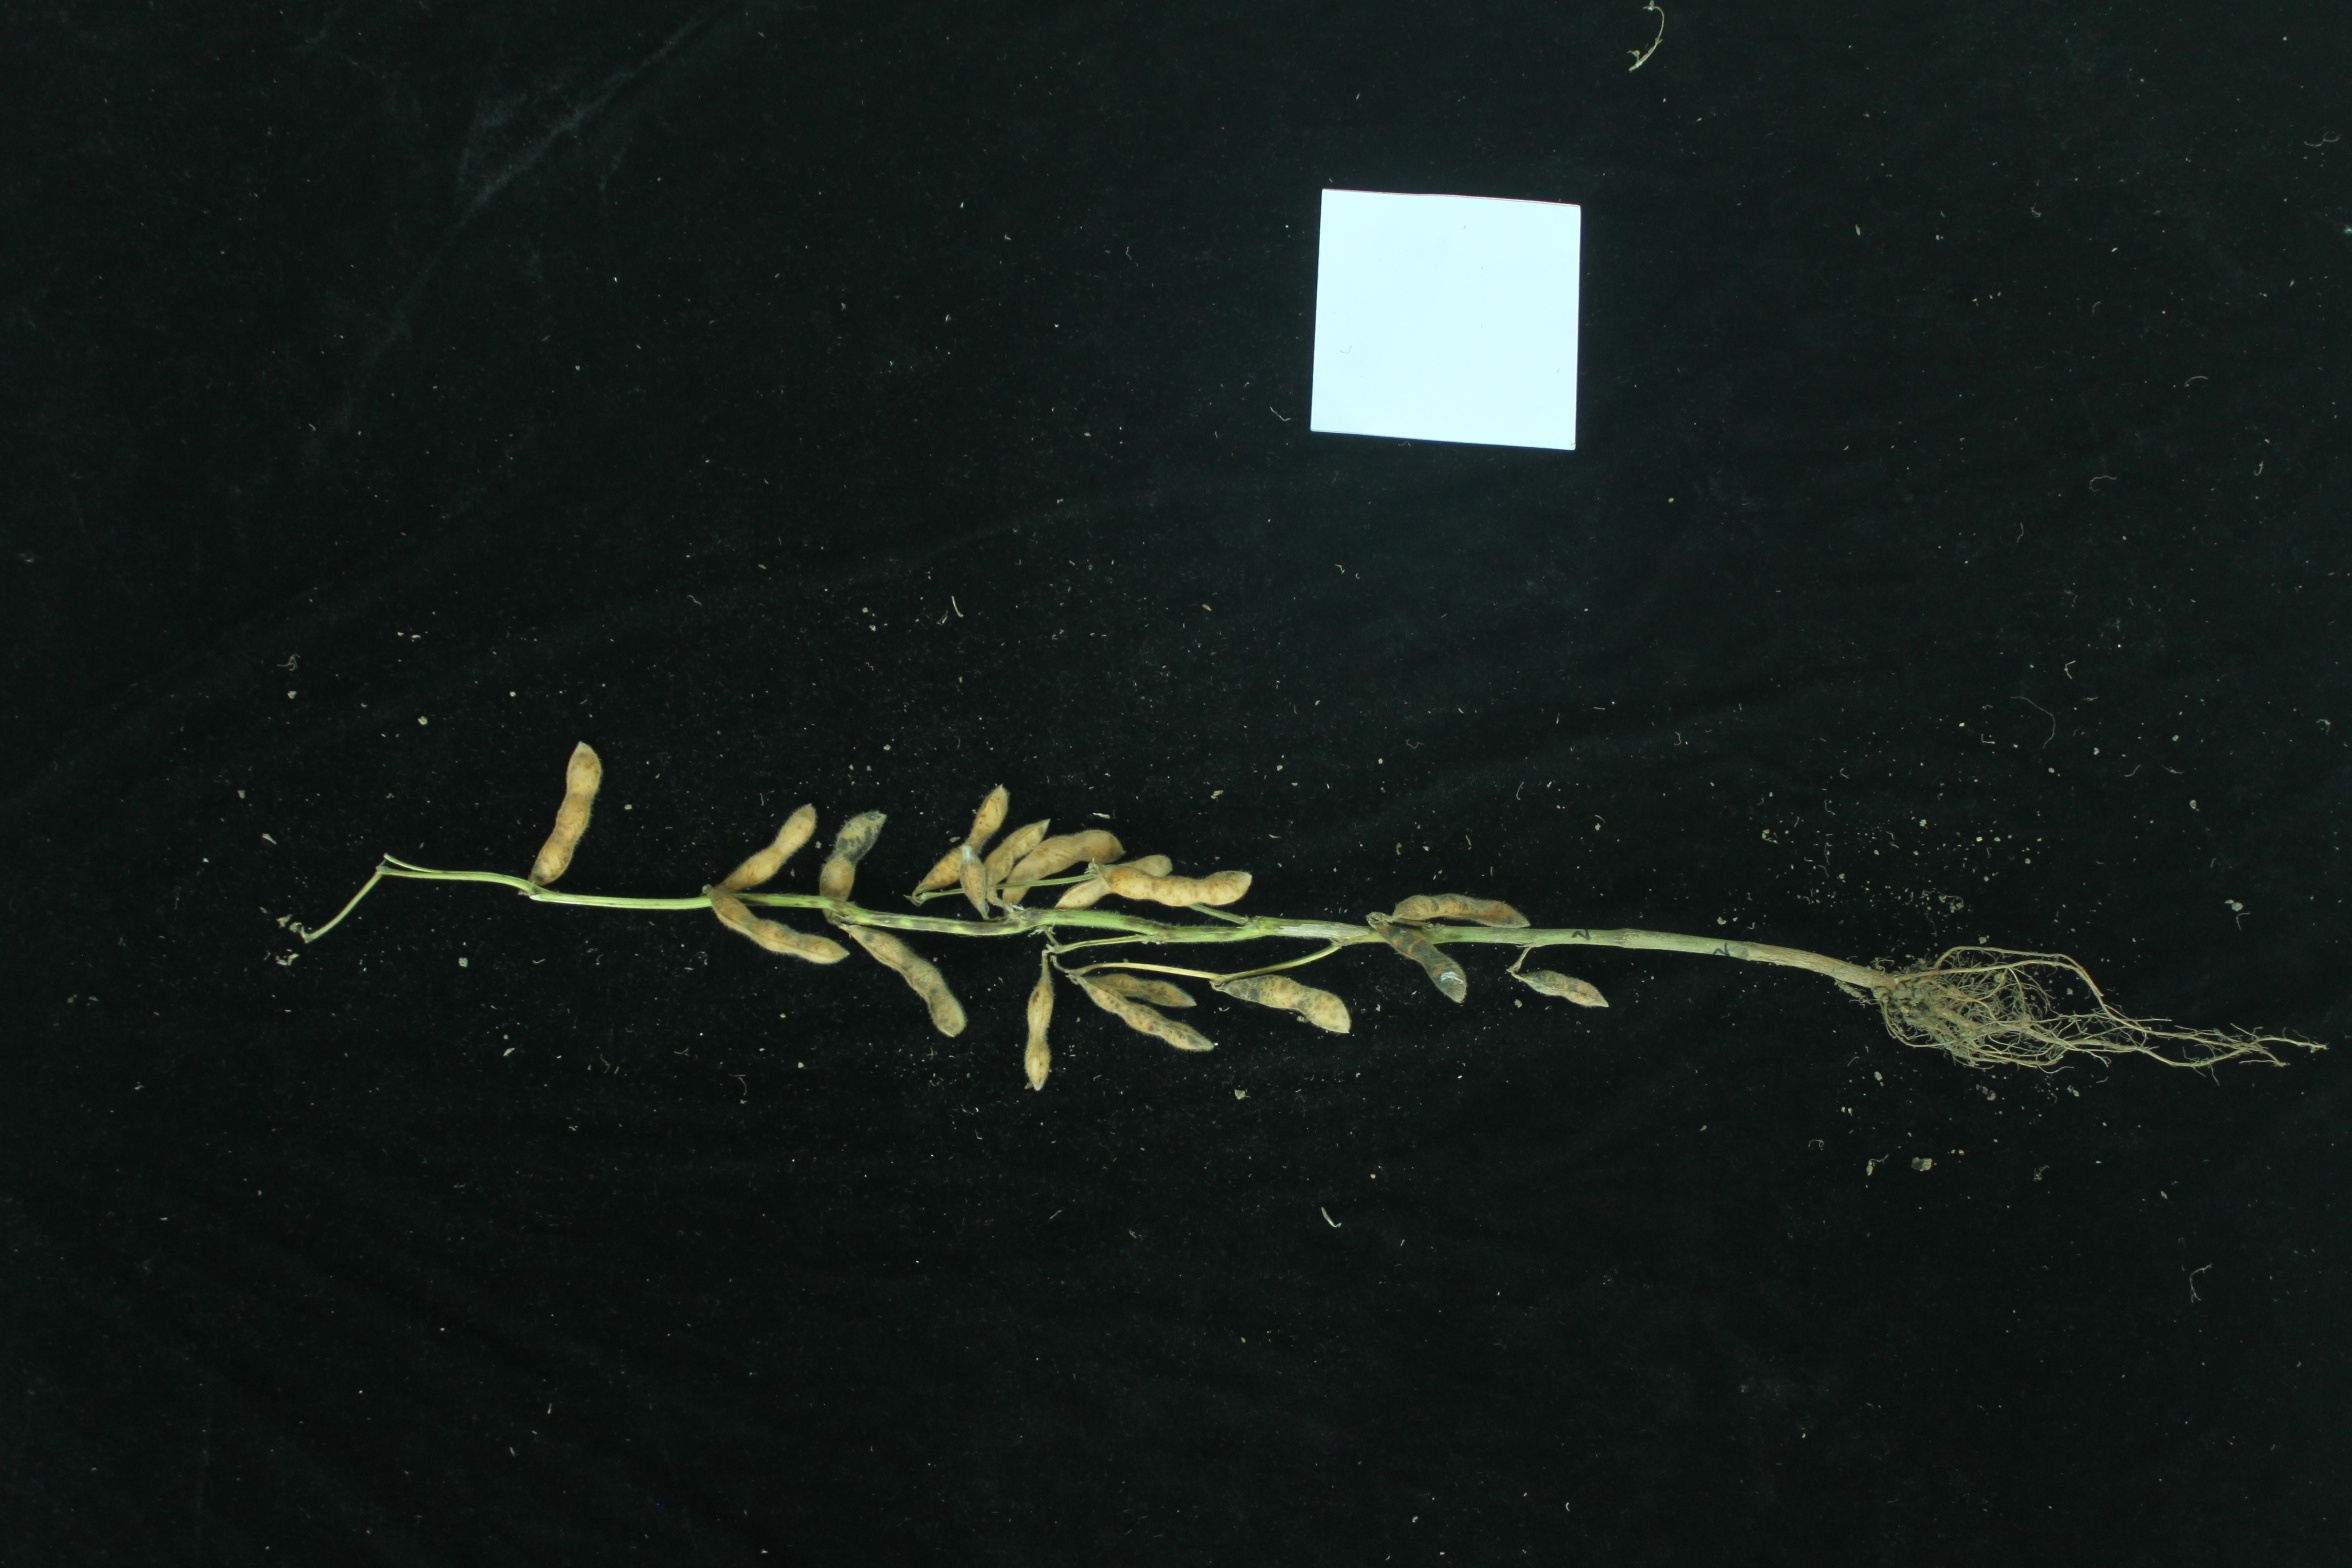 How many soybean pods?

18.